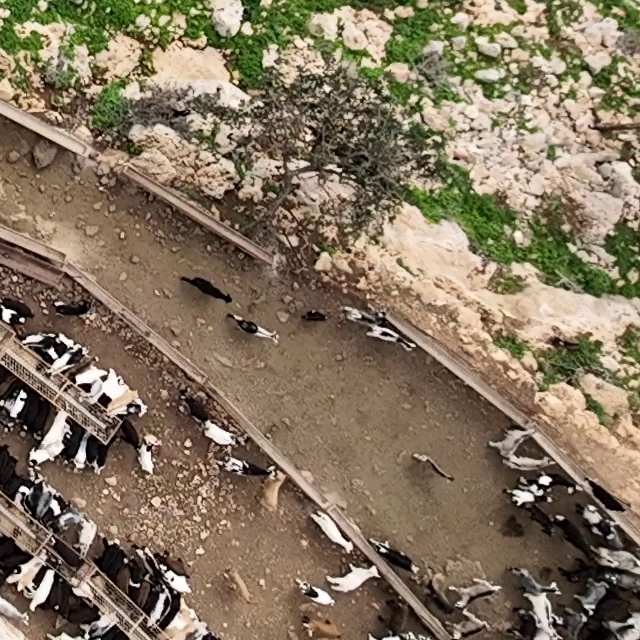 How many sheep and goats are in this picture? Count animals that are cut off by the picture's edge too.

109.